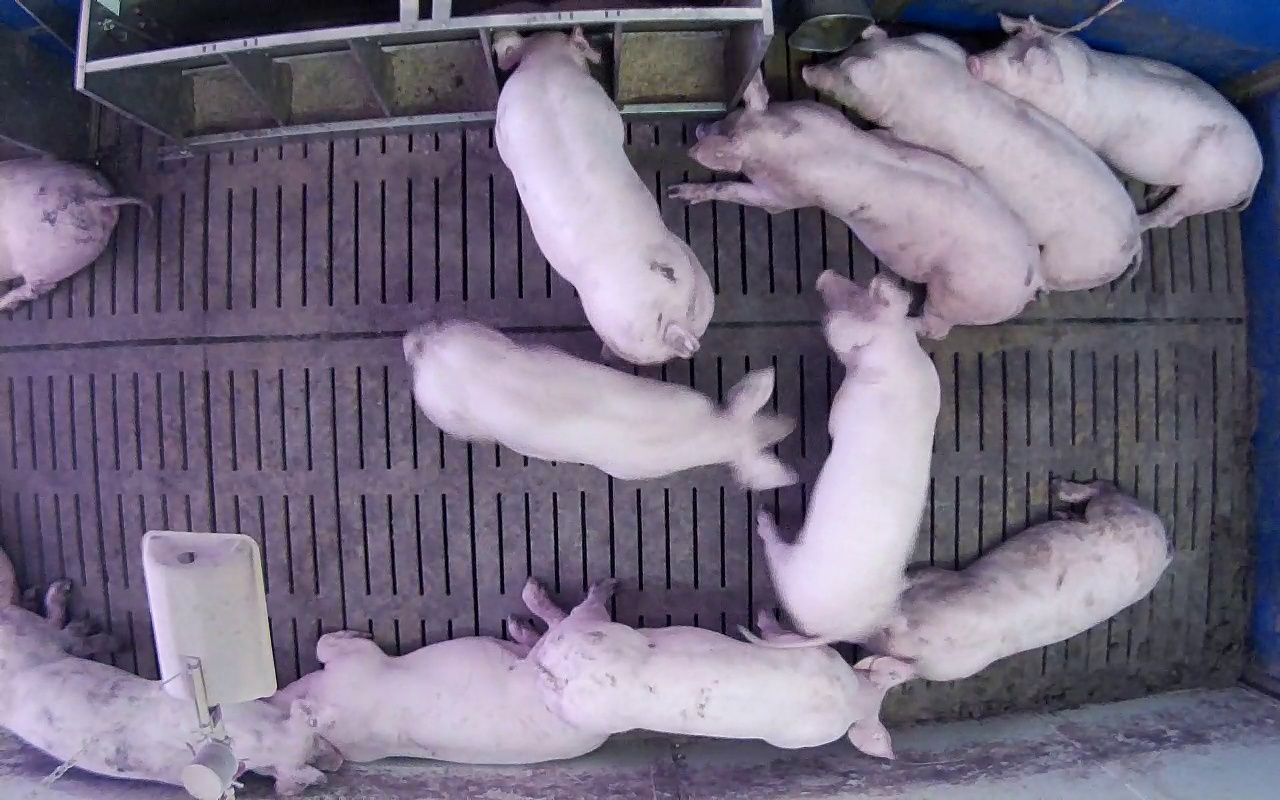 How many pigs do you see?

11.